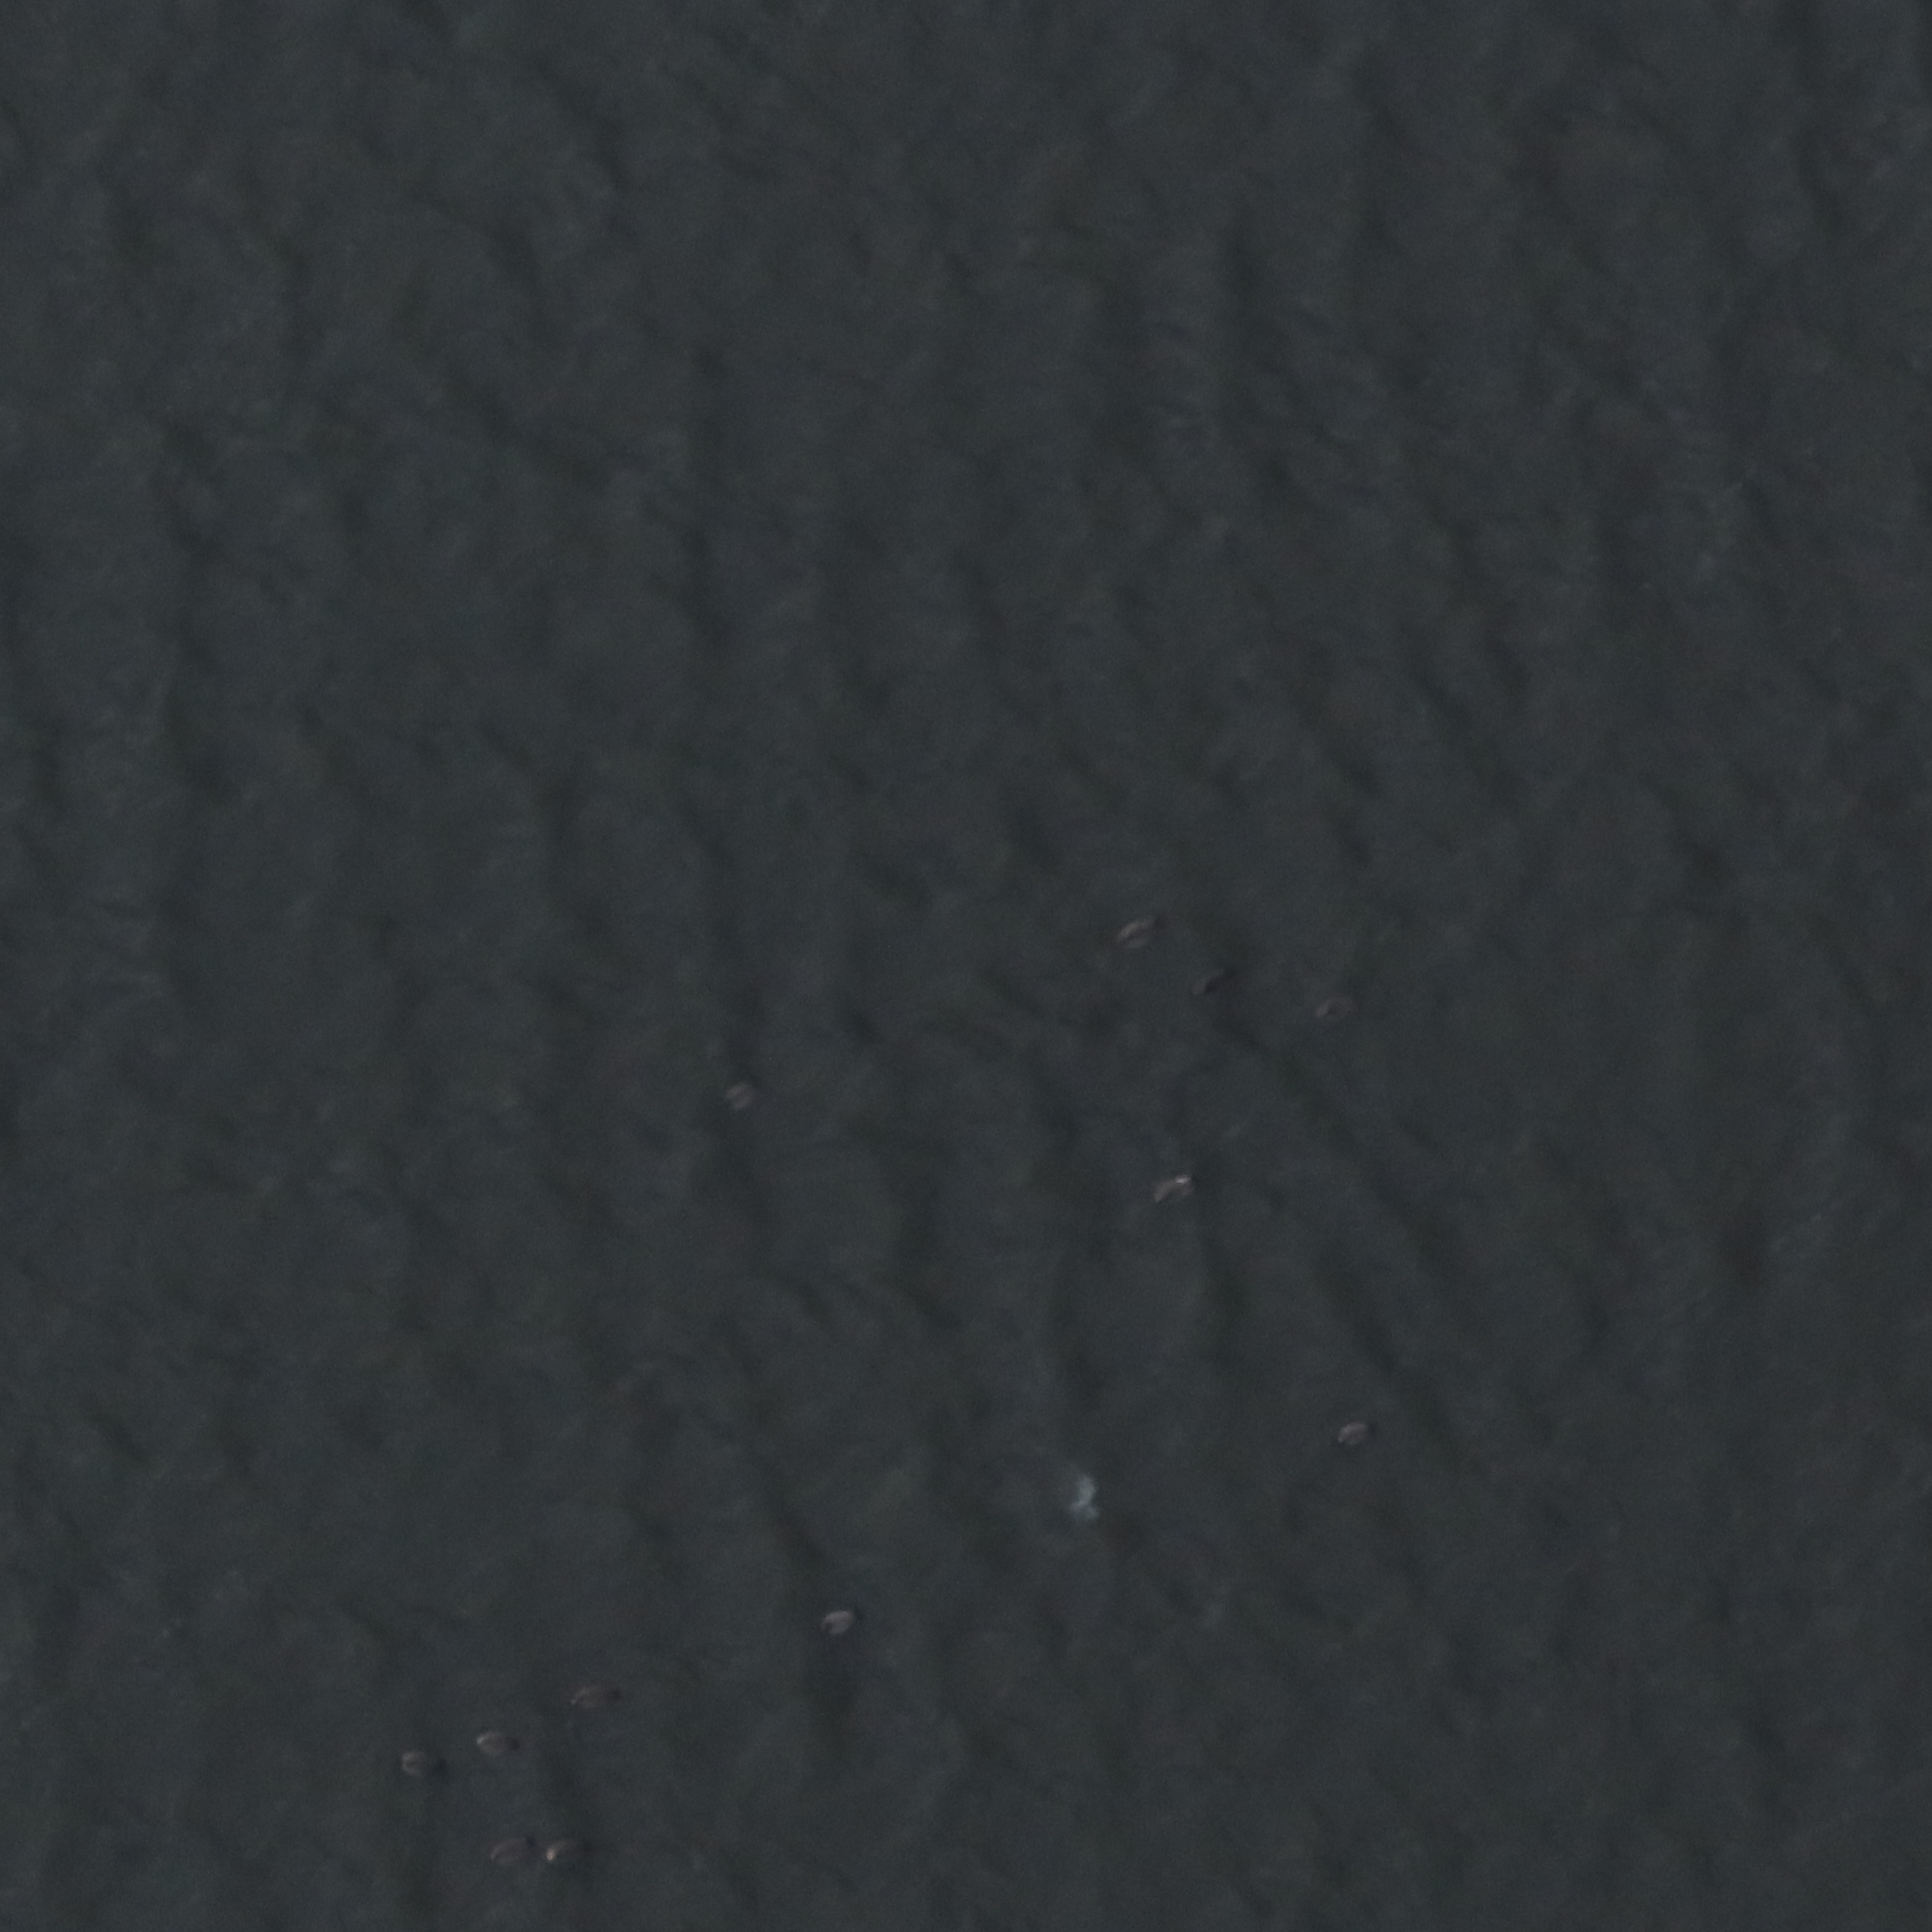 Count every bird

12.